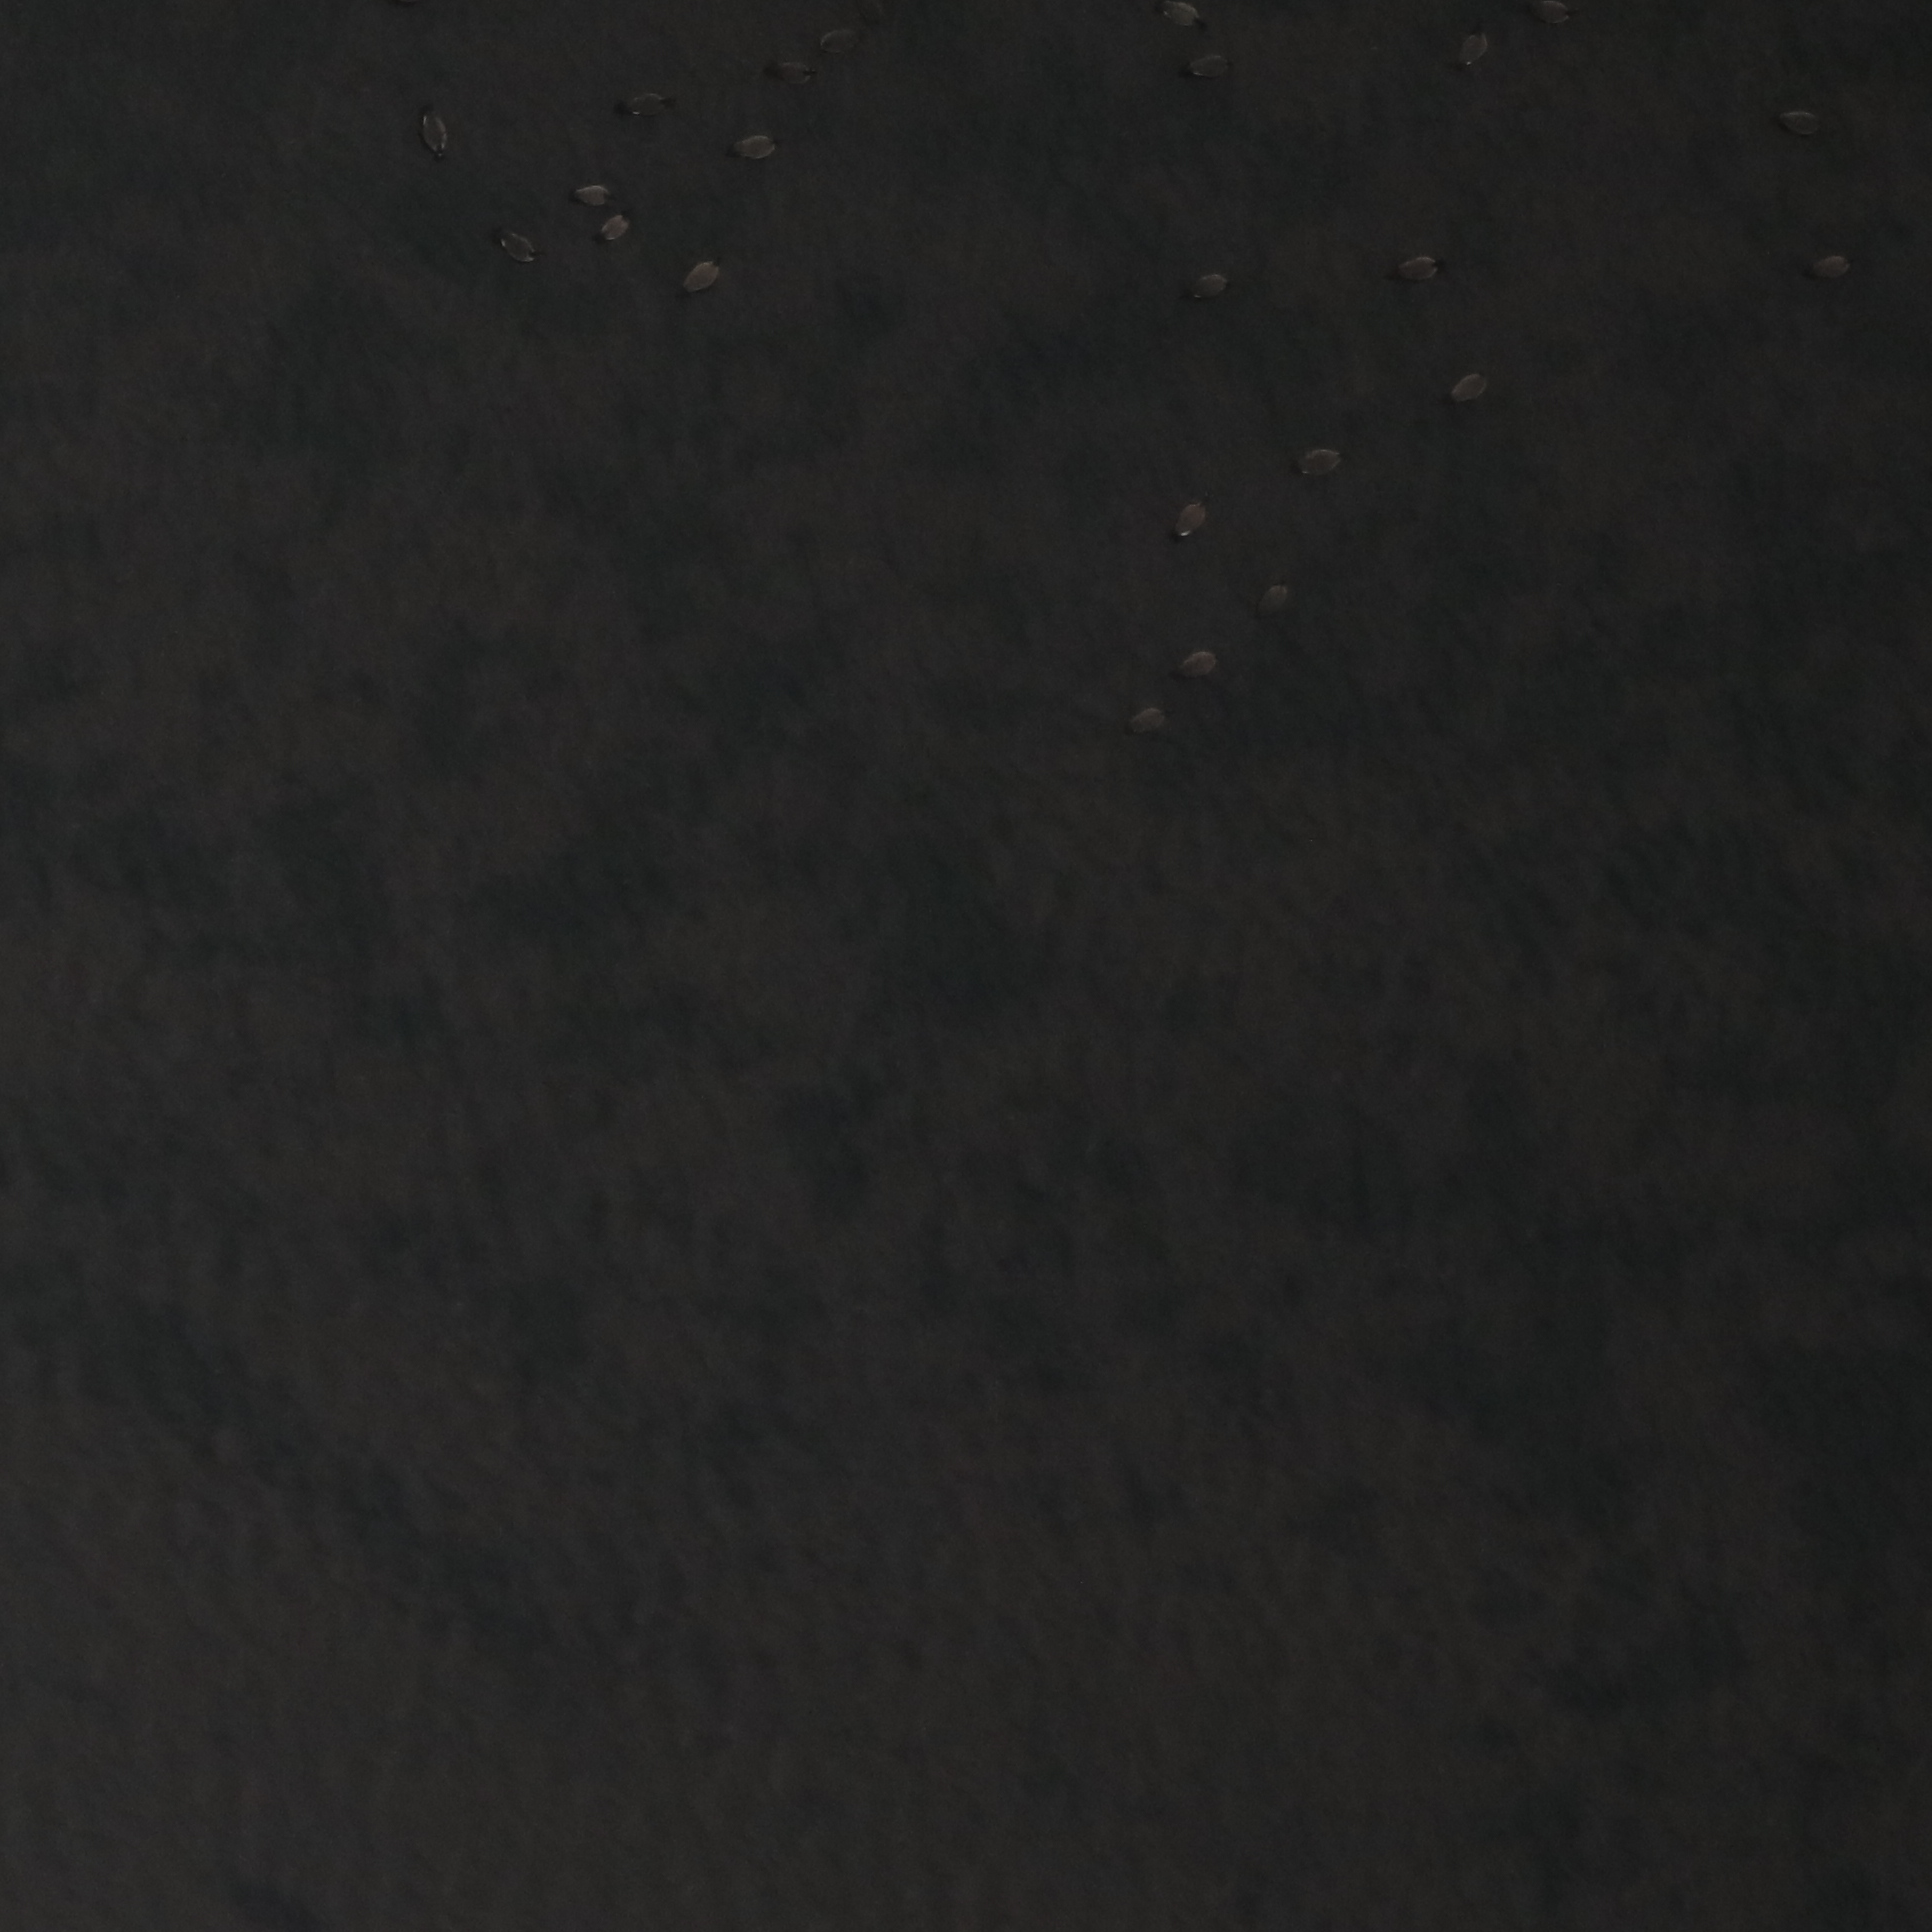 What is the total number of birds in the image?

22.